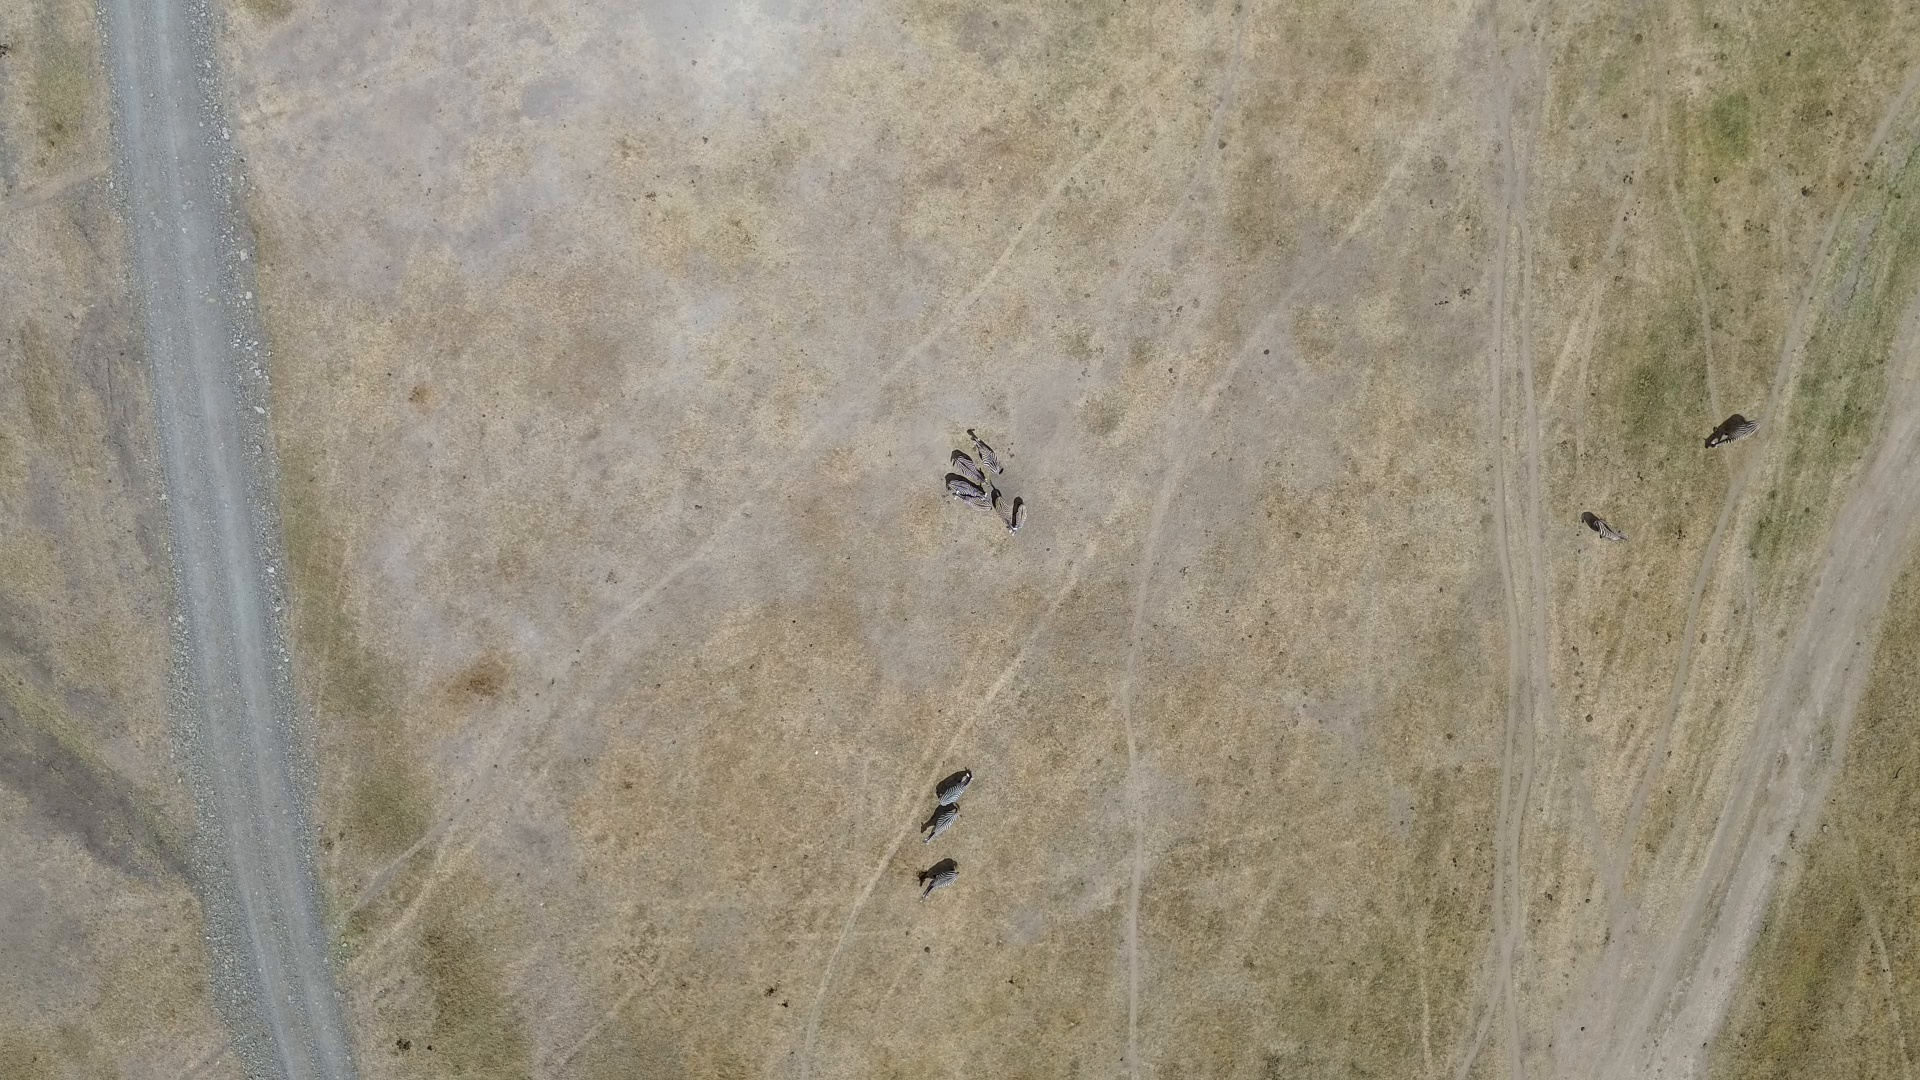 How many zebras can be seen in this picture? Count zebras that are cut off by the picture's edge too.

11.